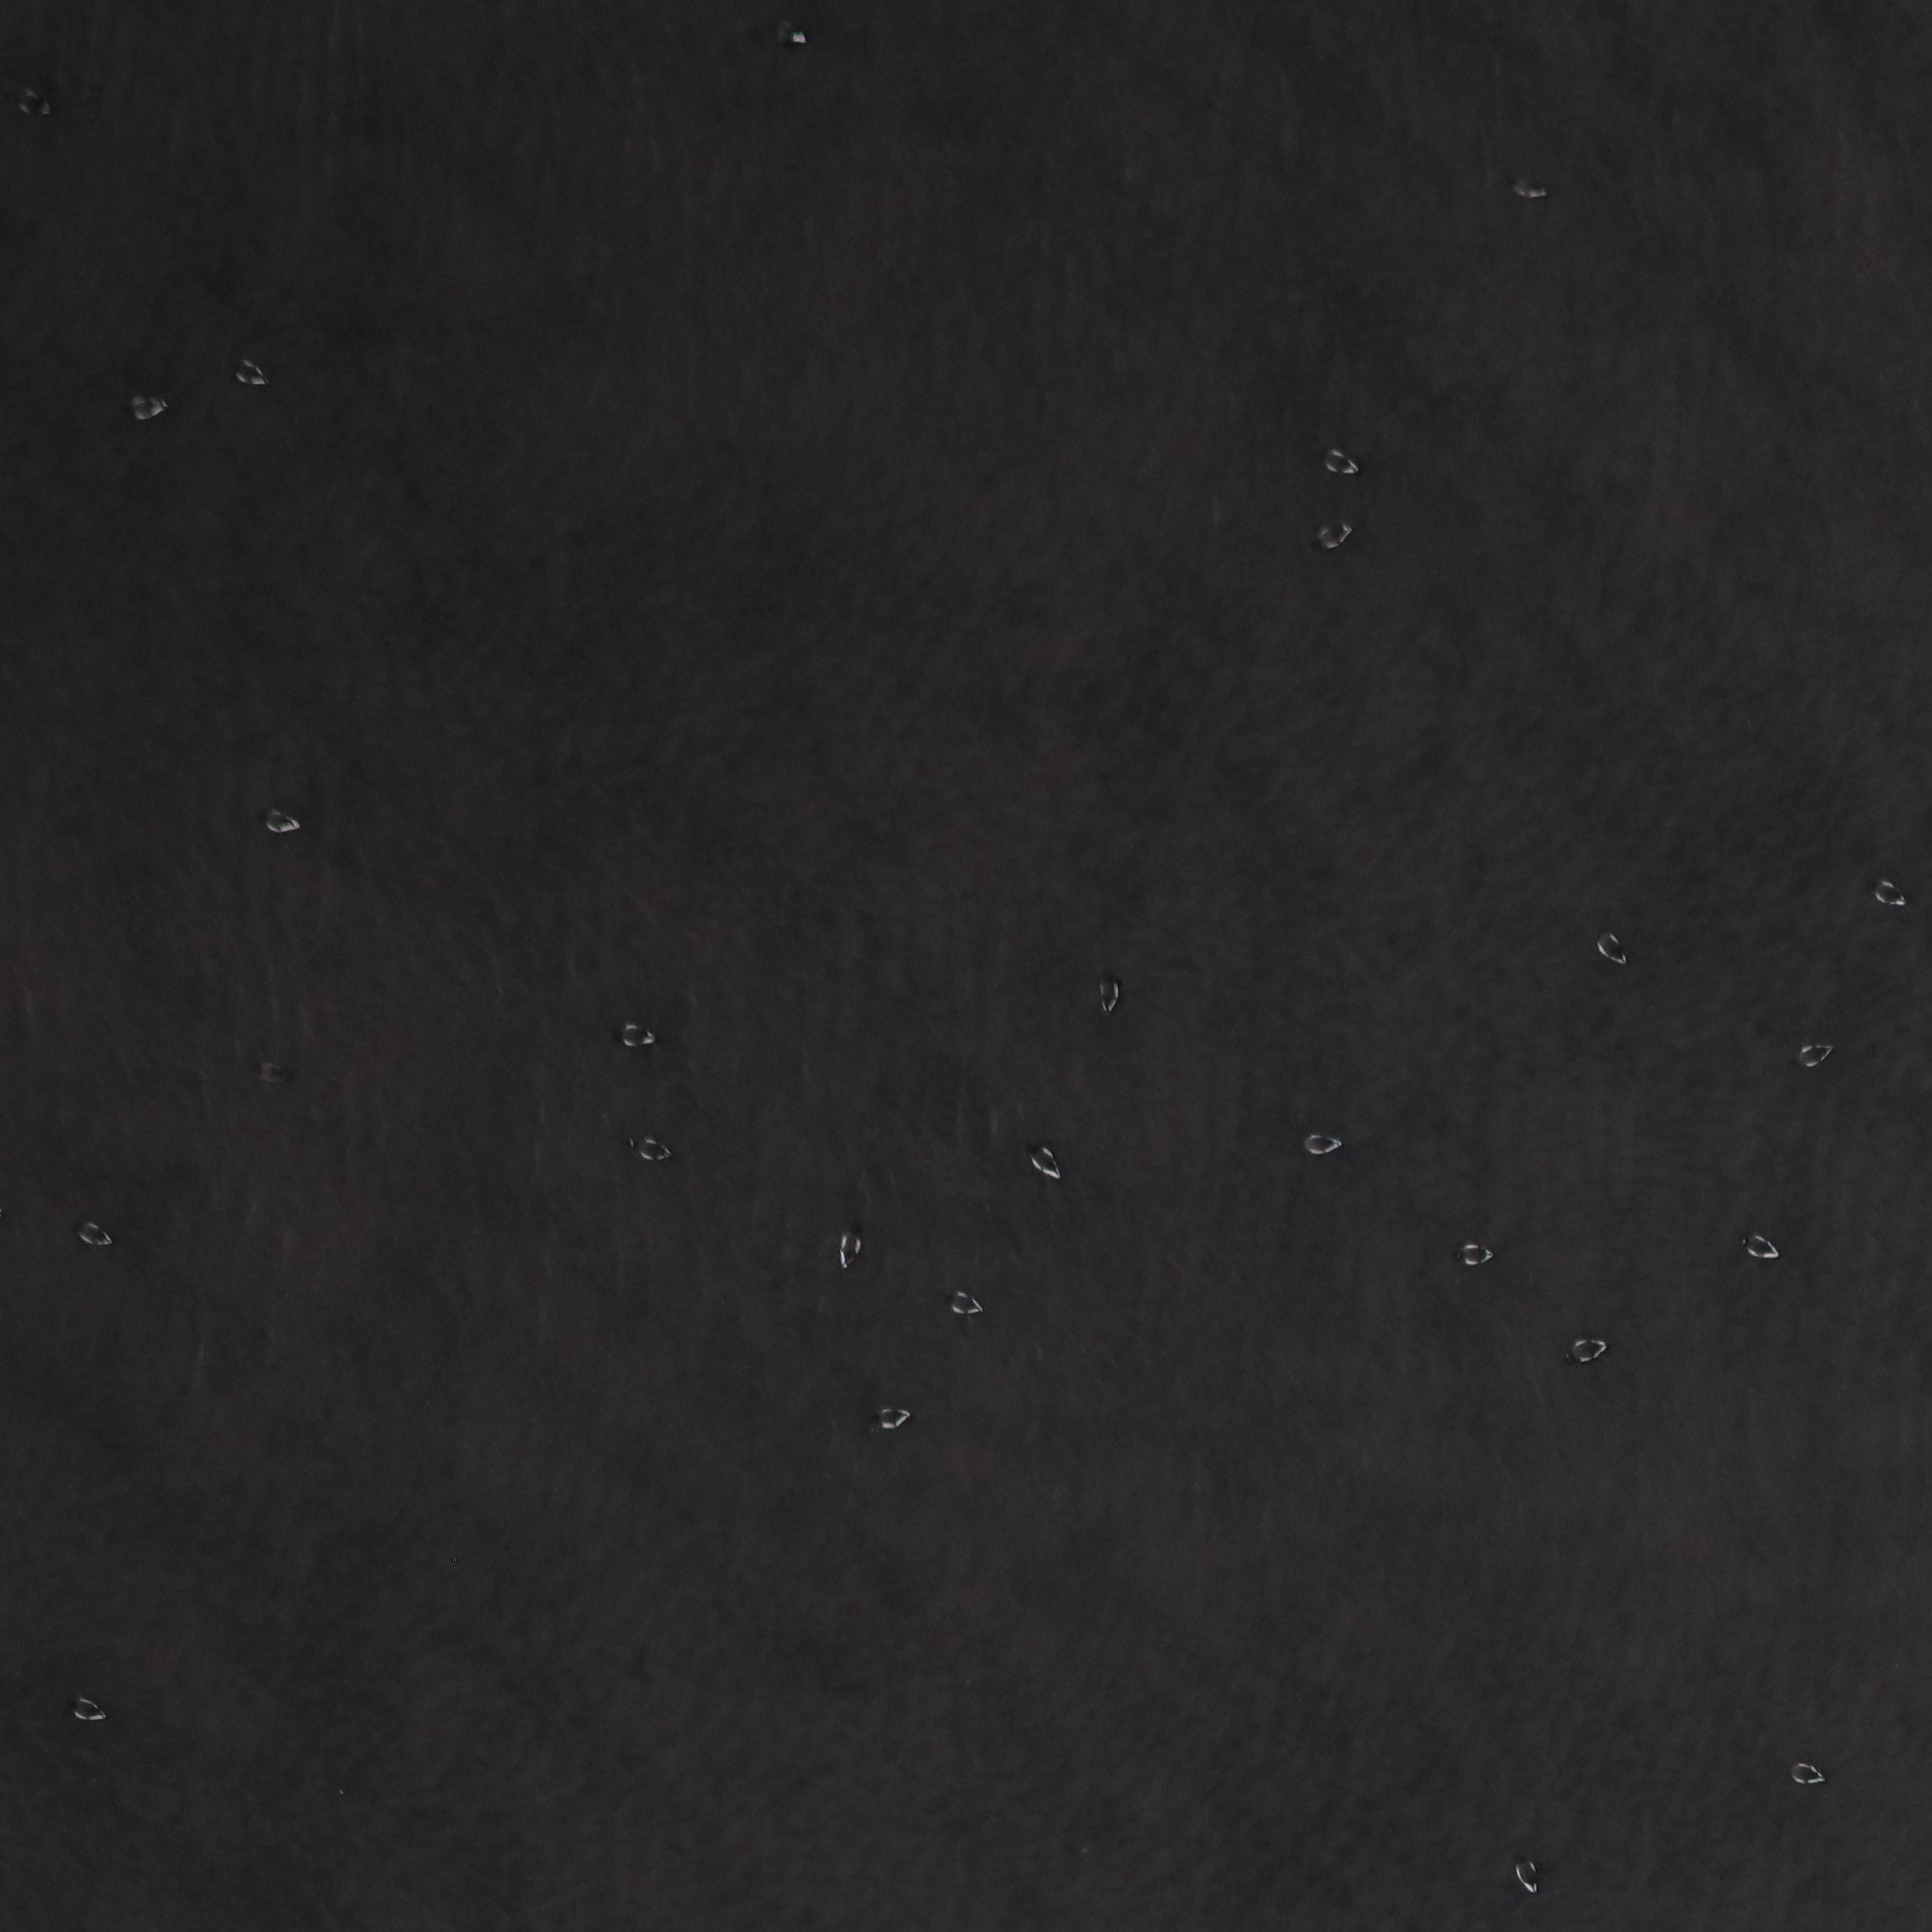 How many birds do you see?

27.